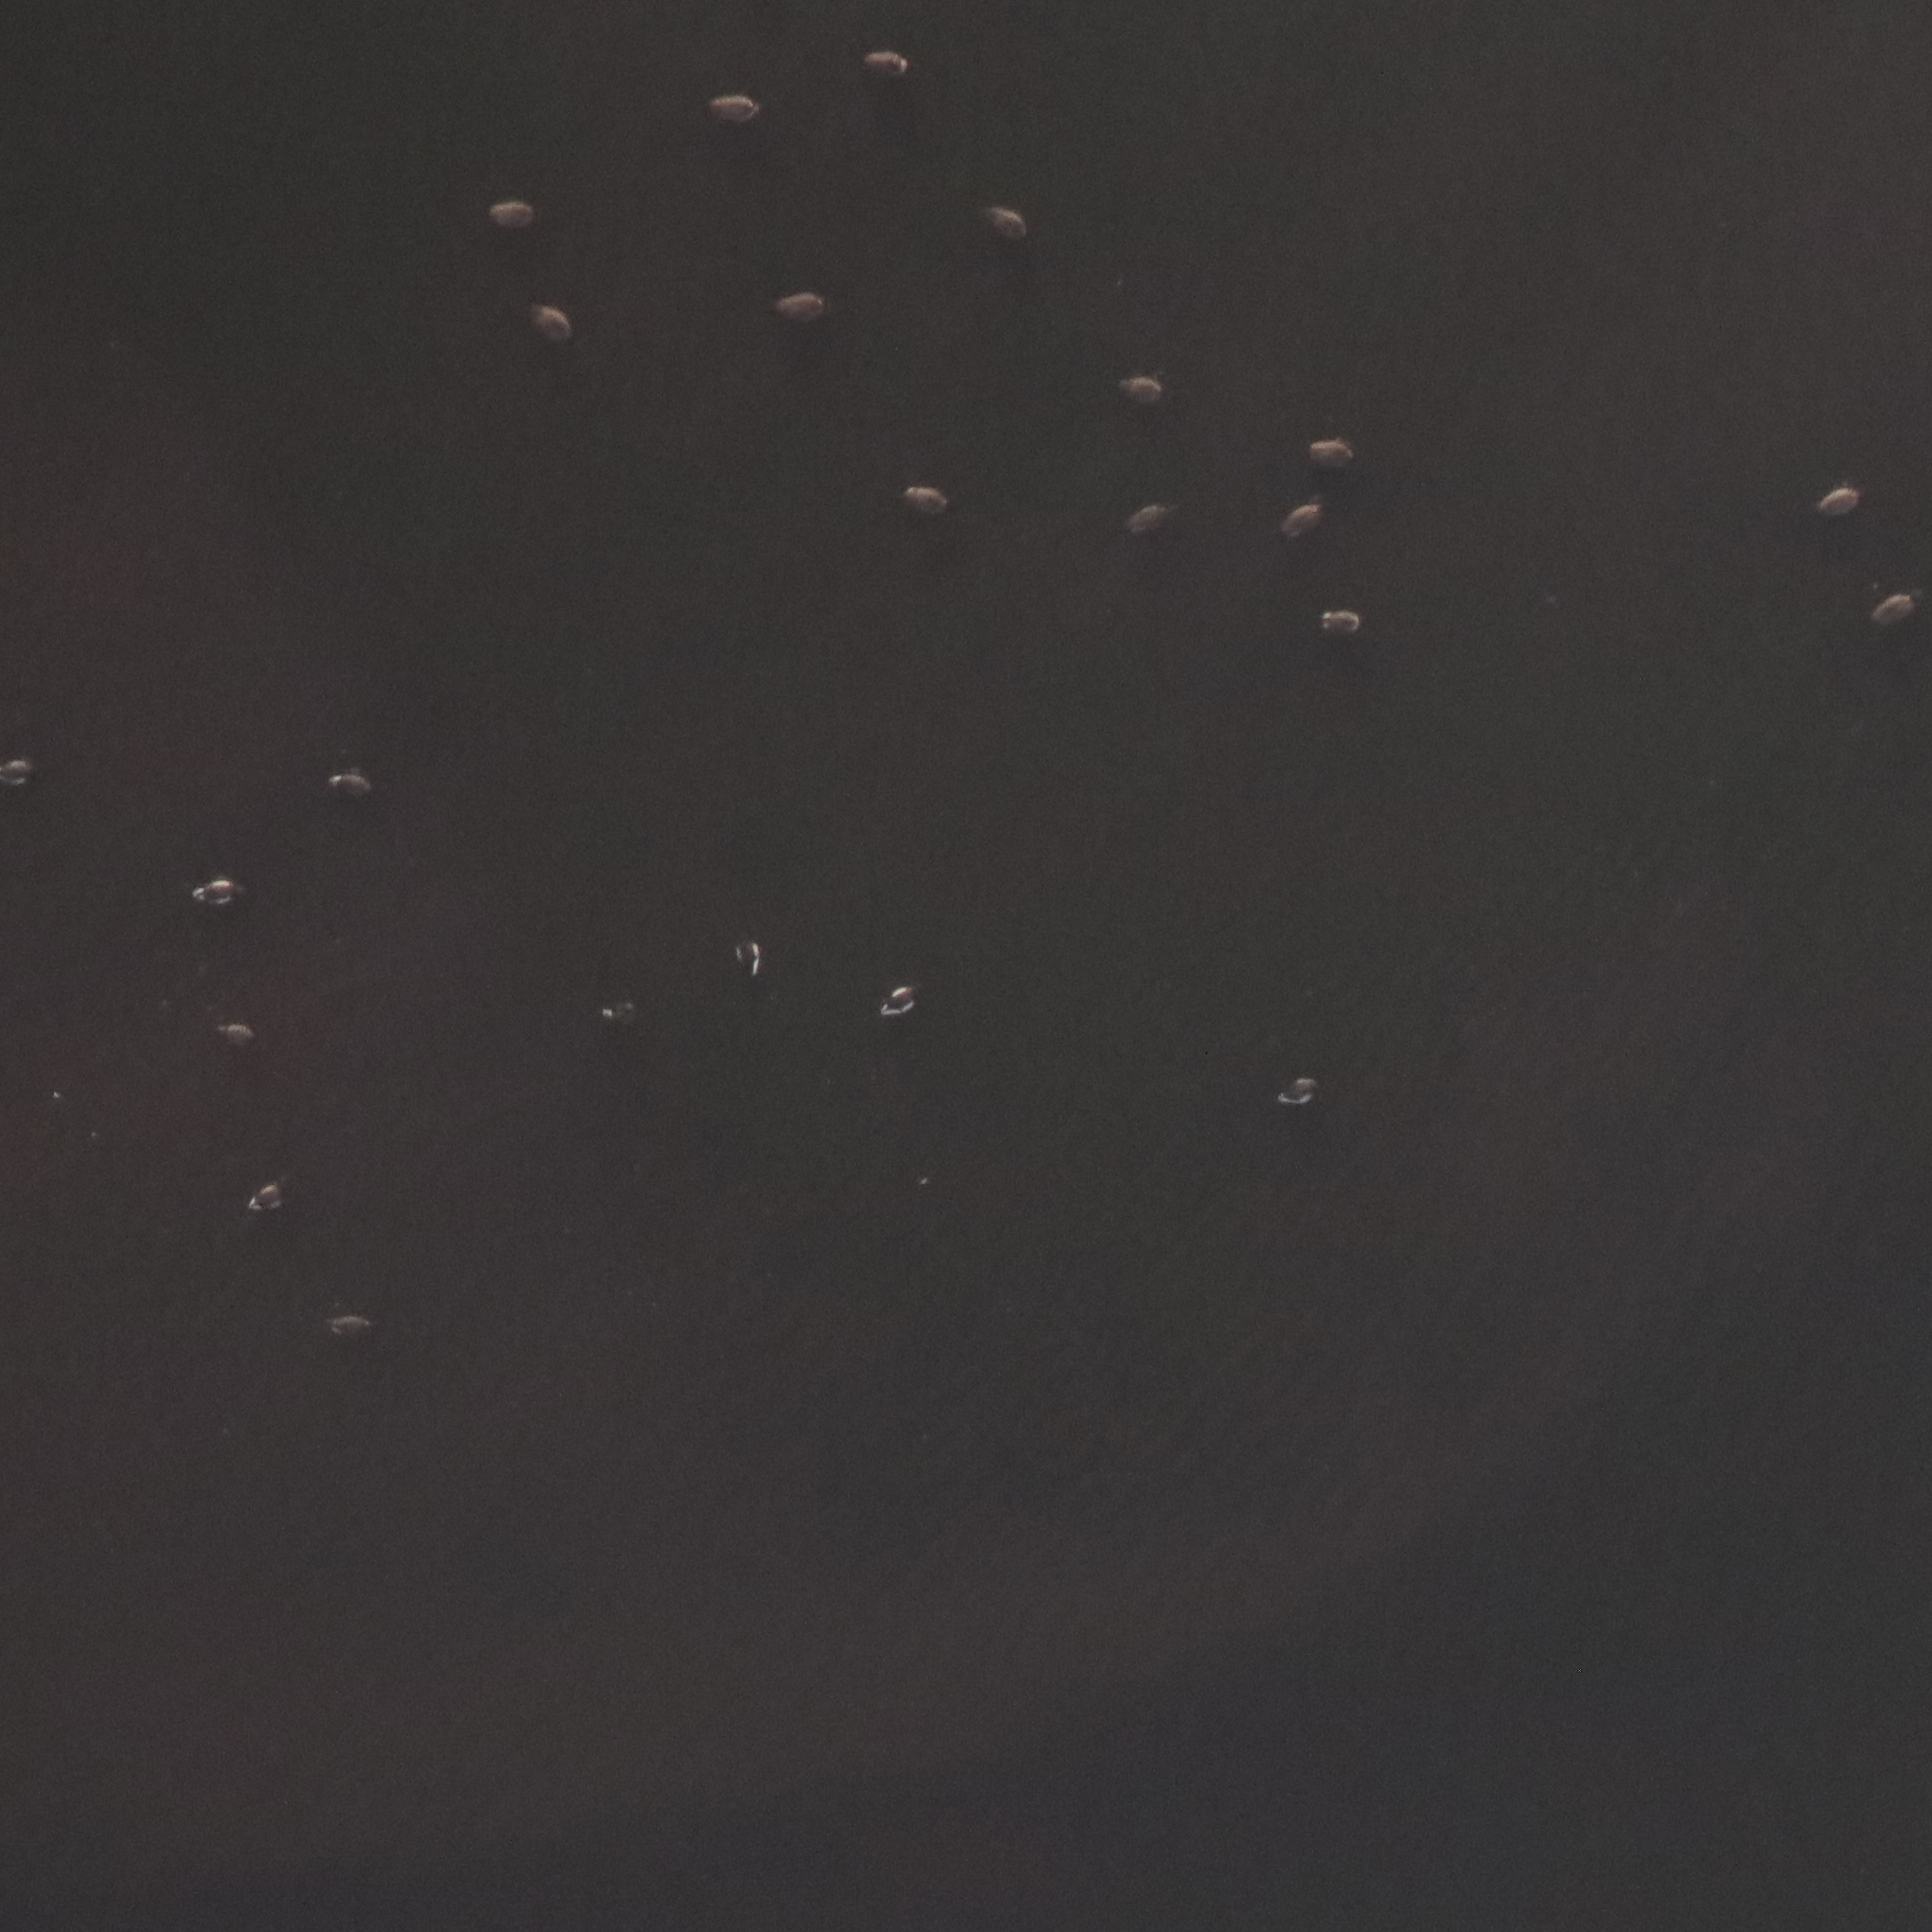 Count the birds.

24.